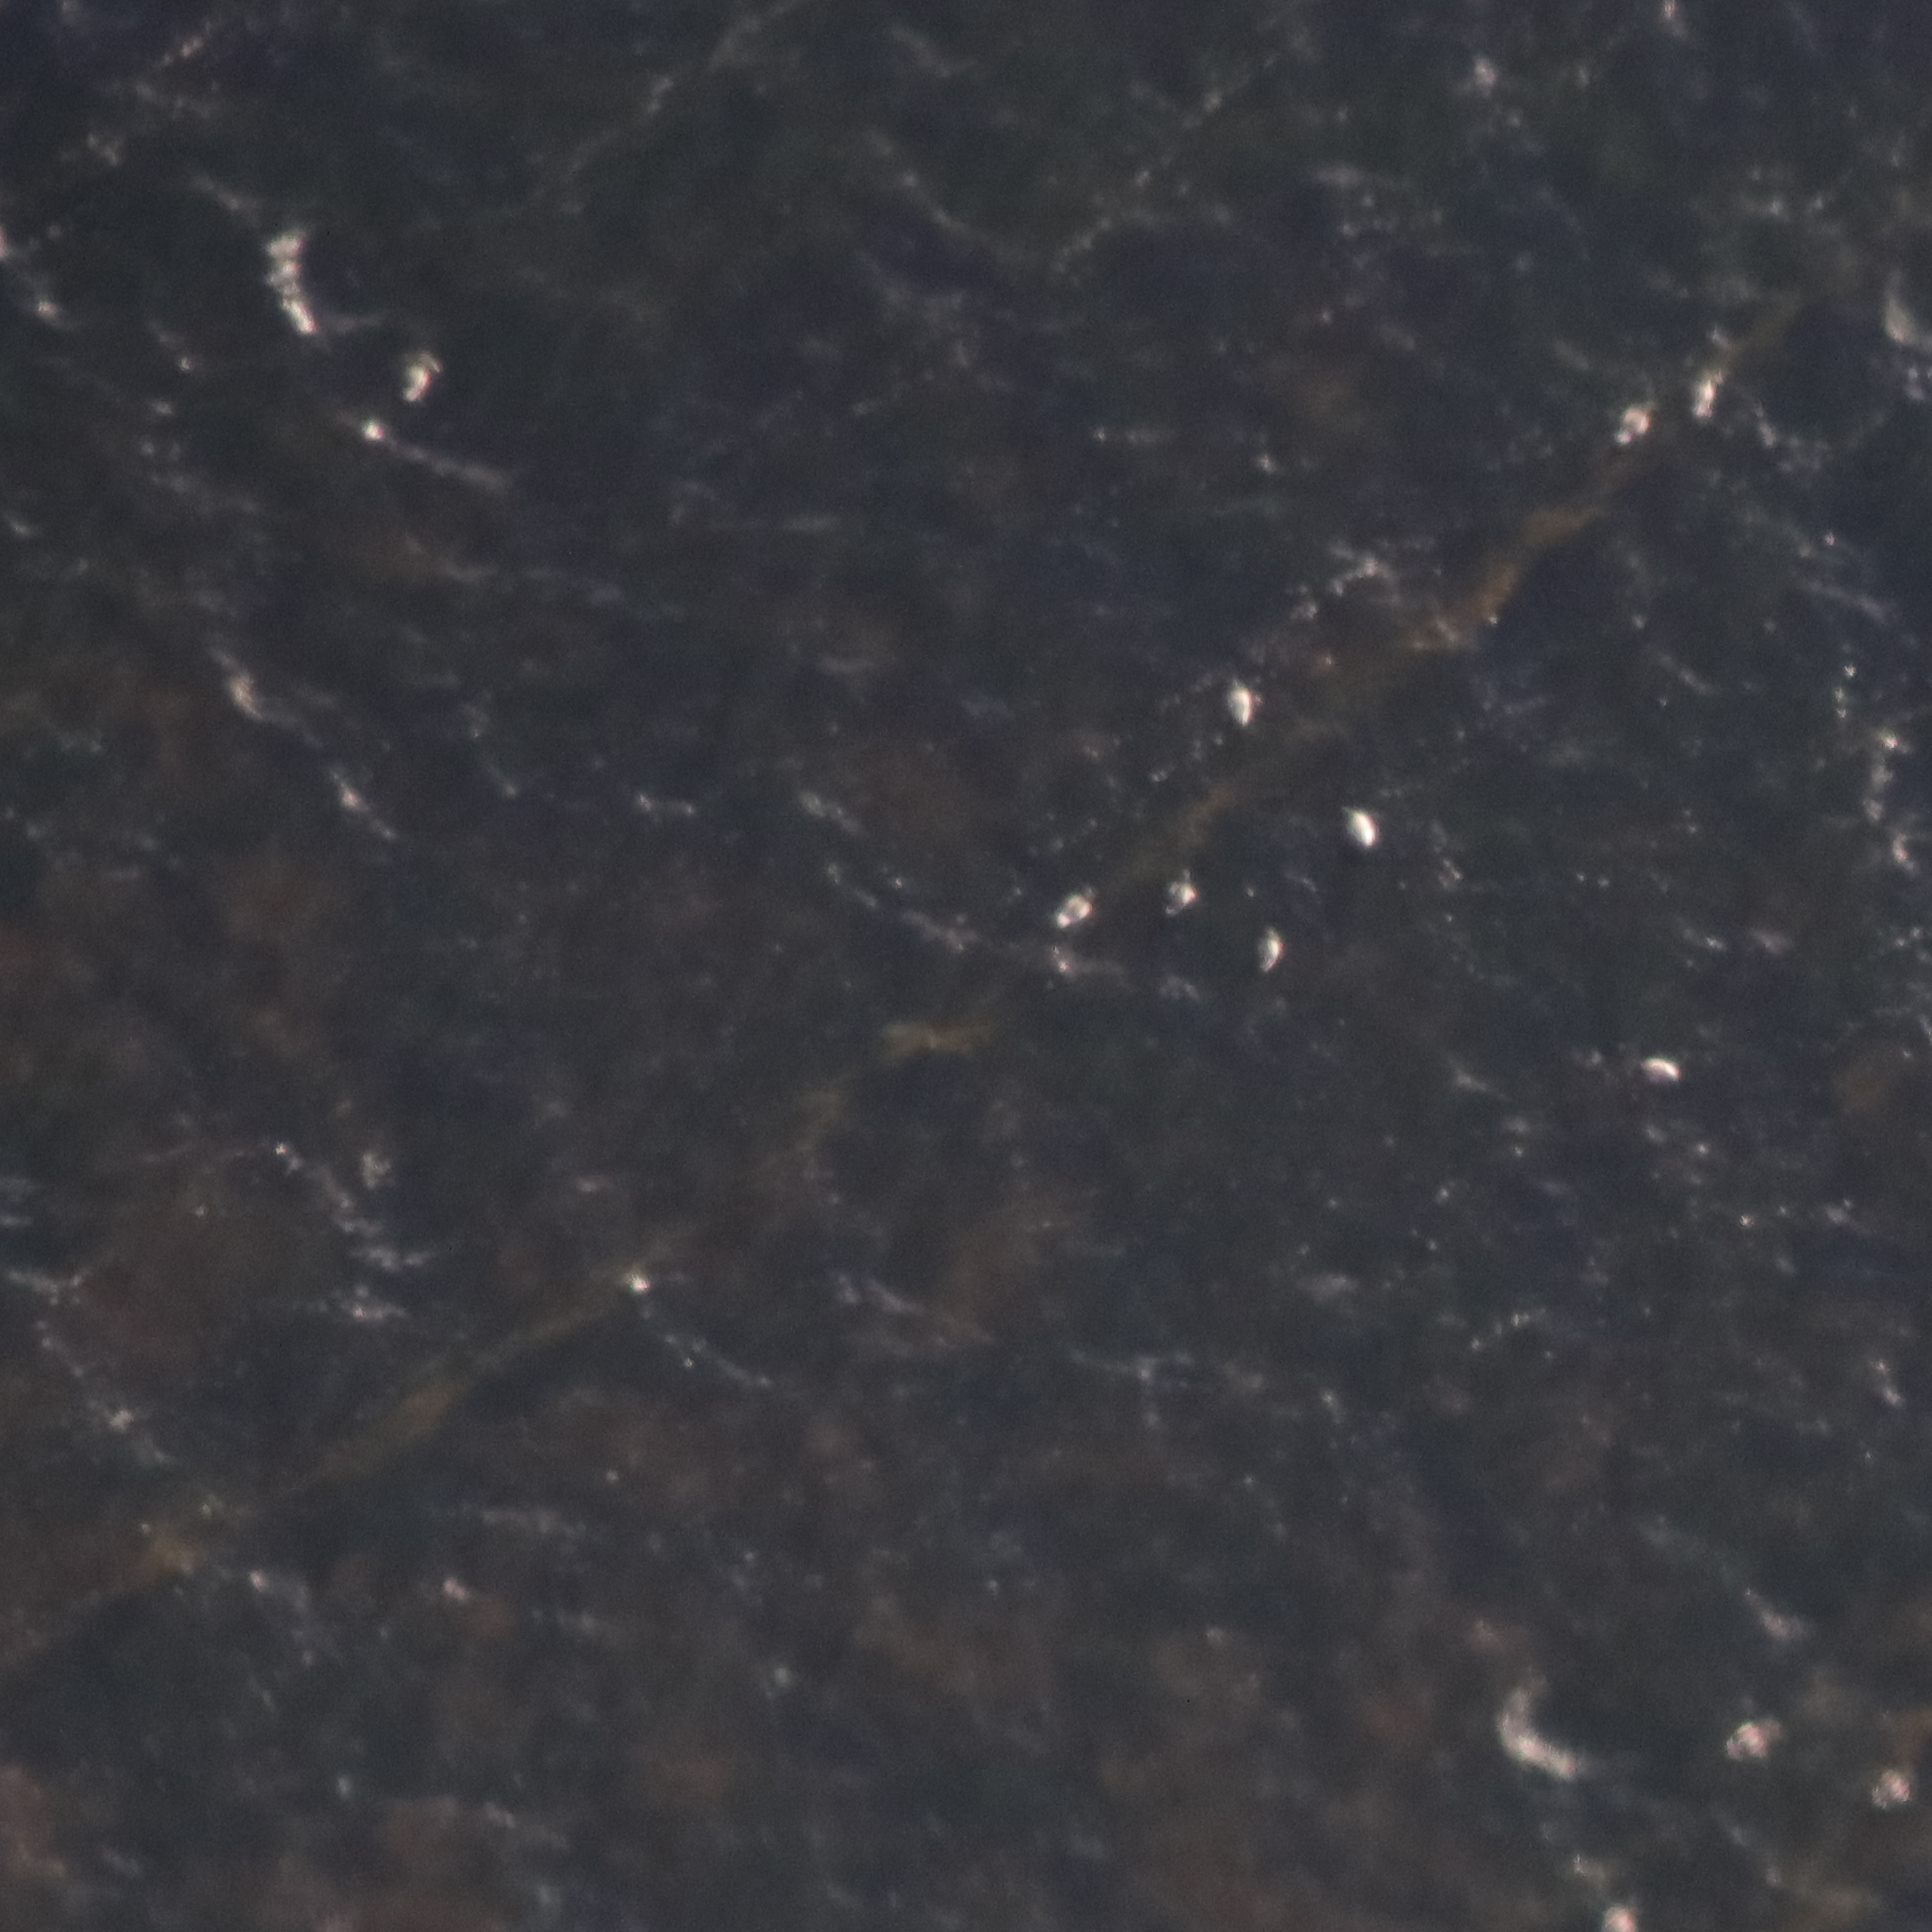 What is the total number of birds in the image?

12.